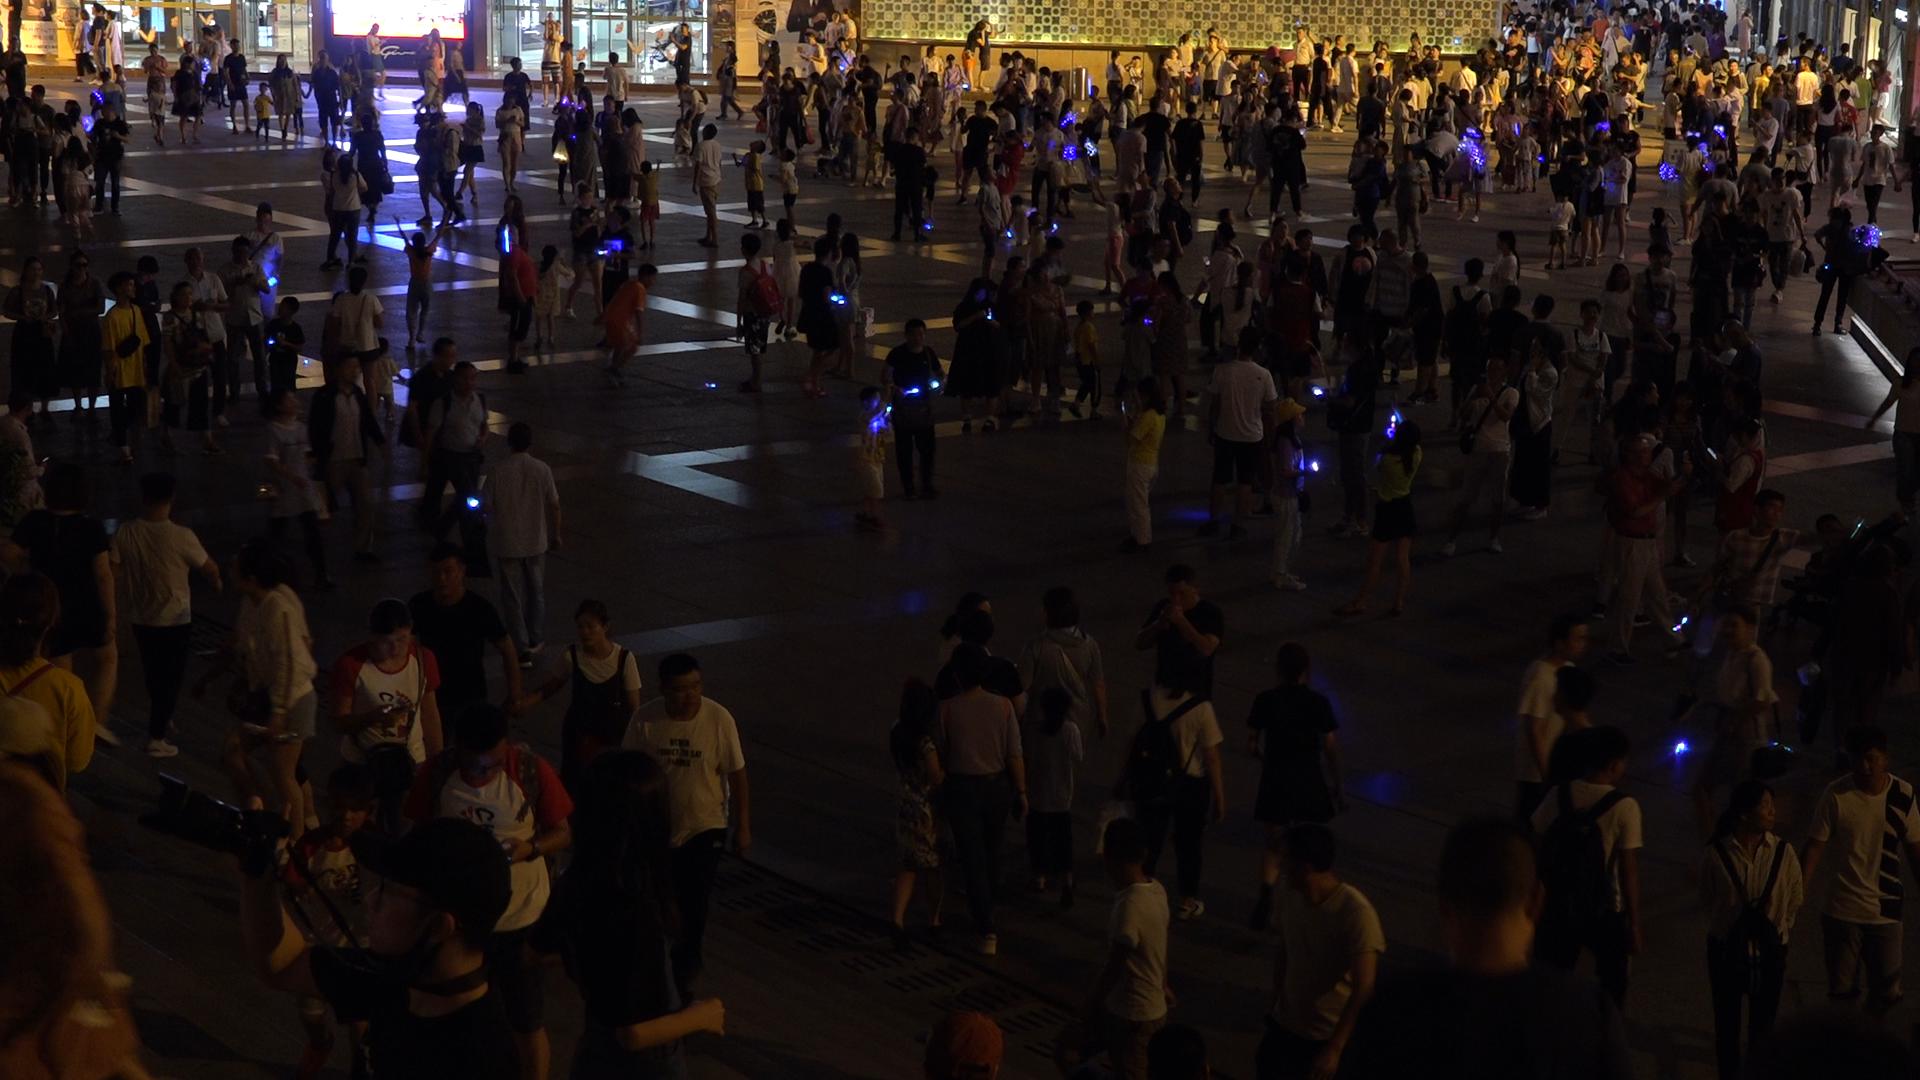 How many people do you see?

339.